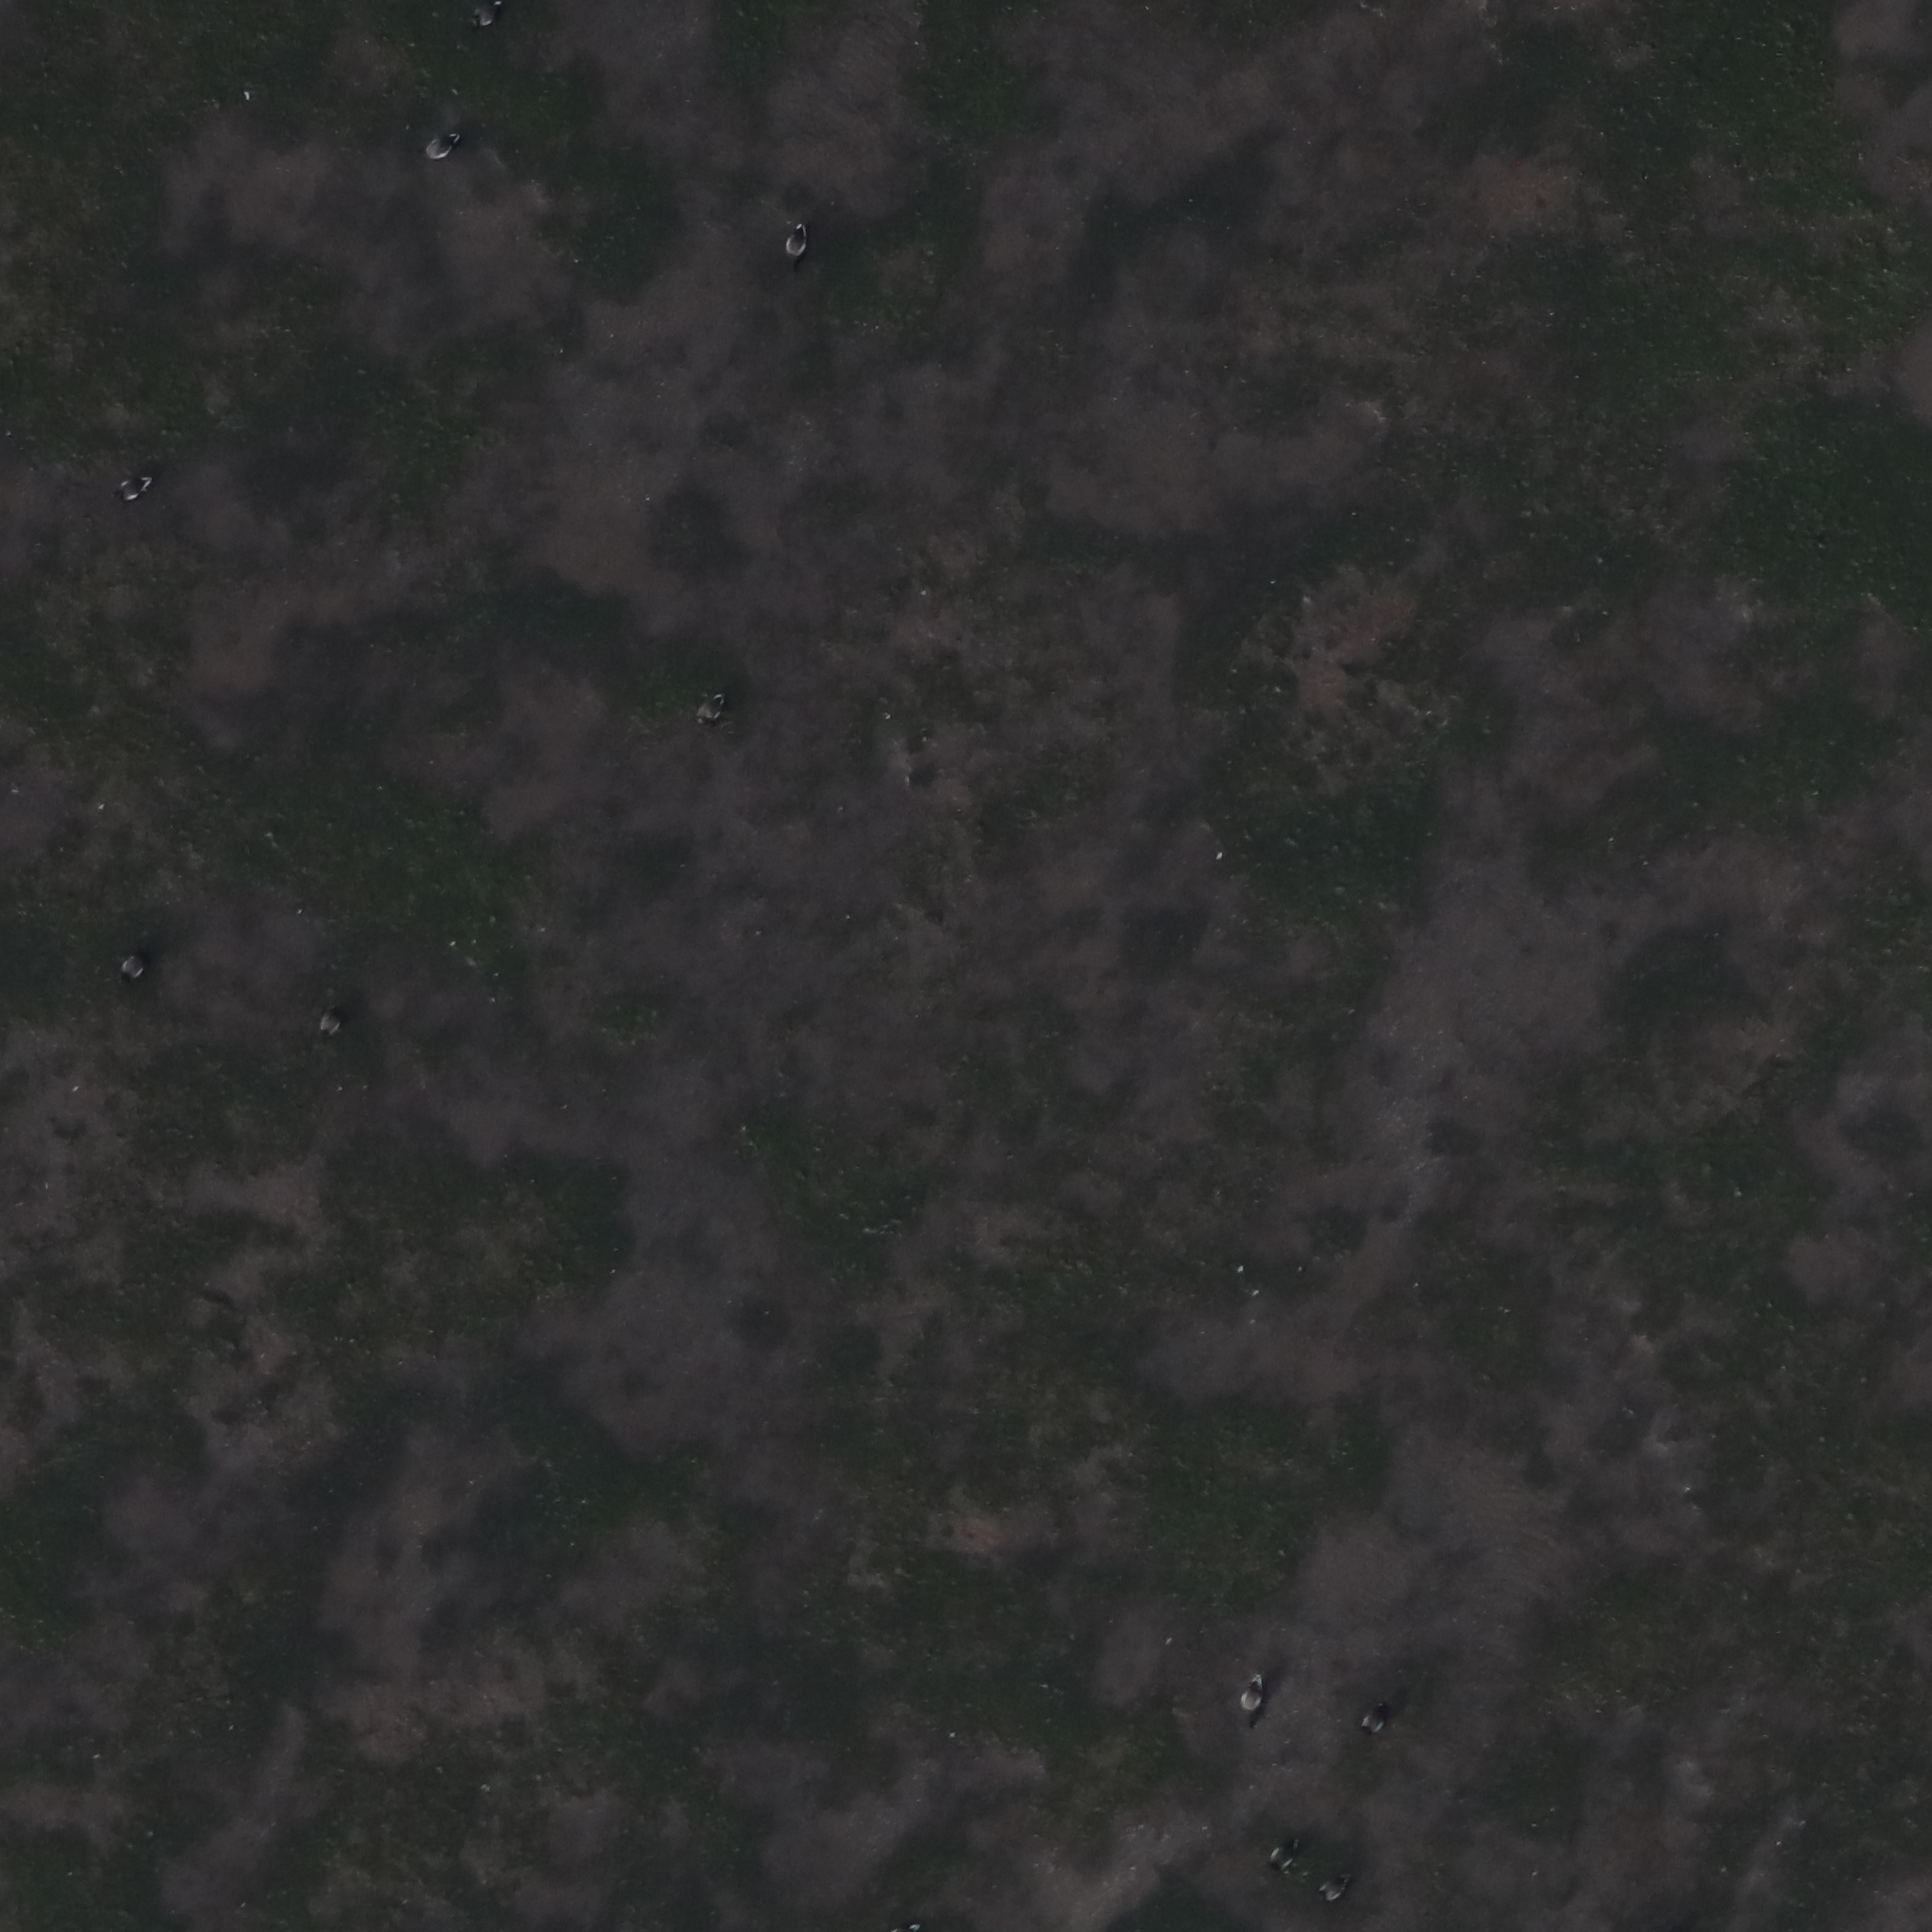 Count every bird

10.